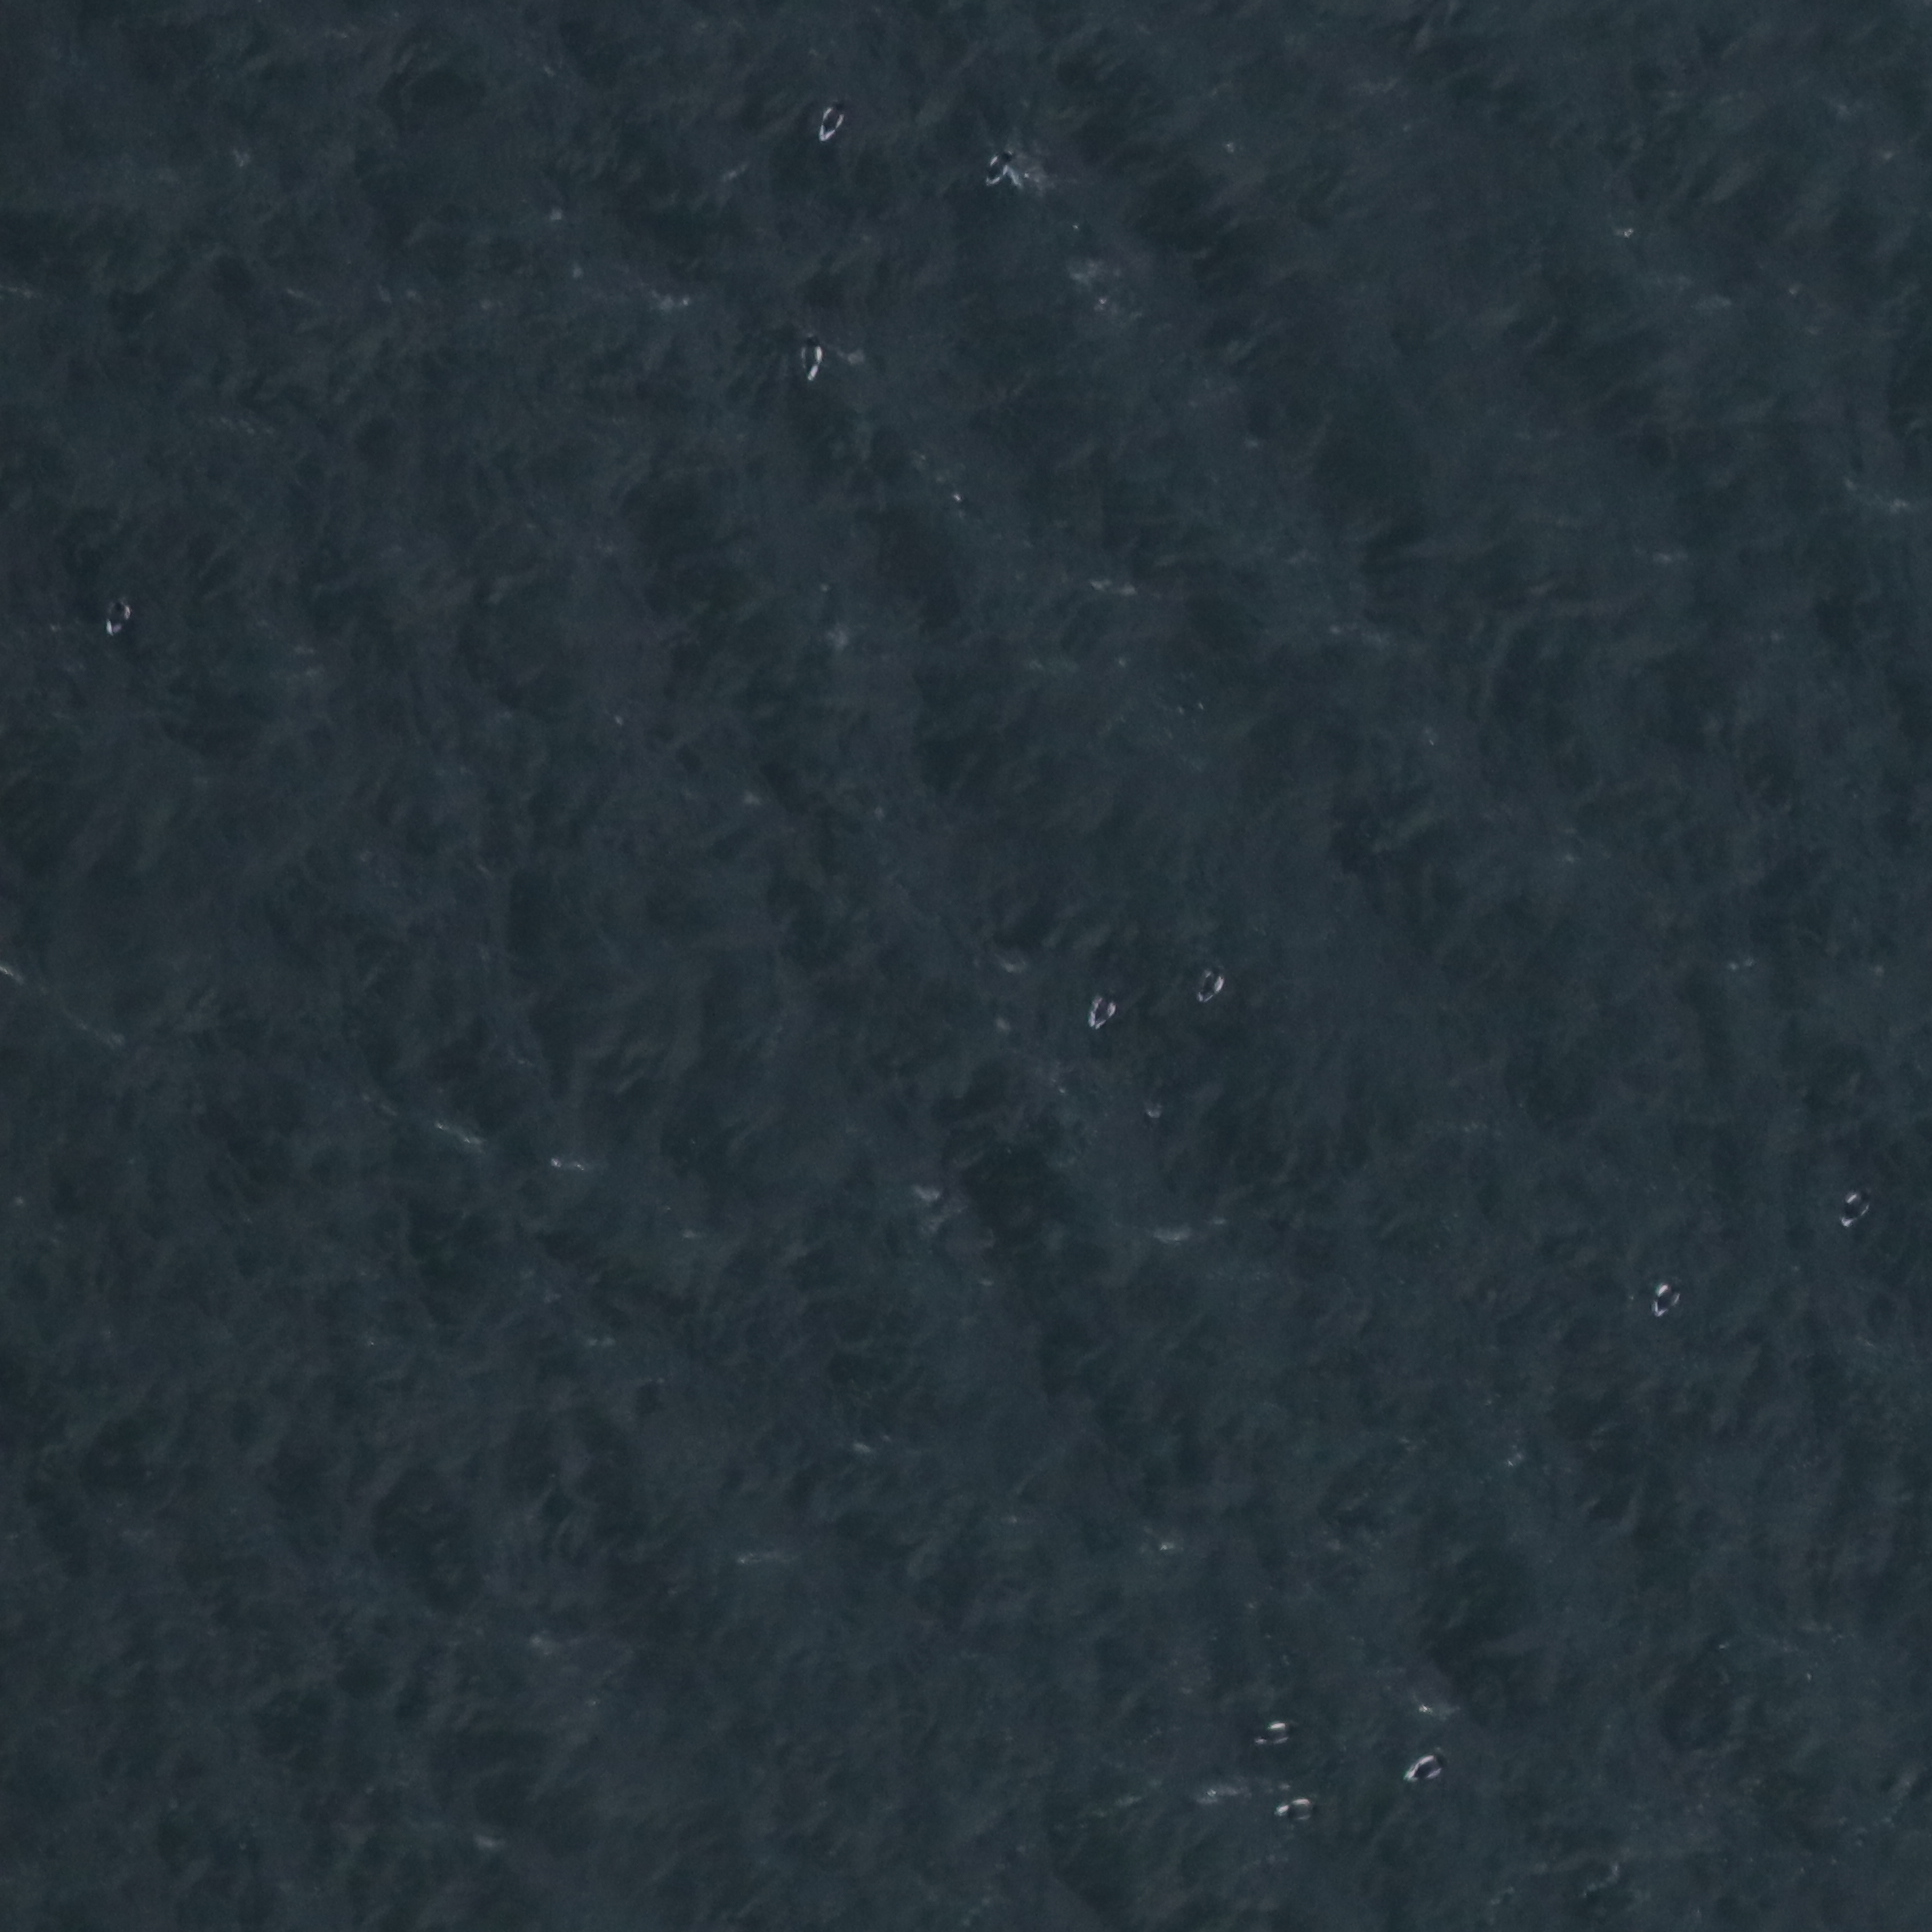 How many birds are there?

11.